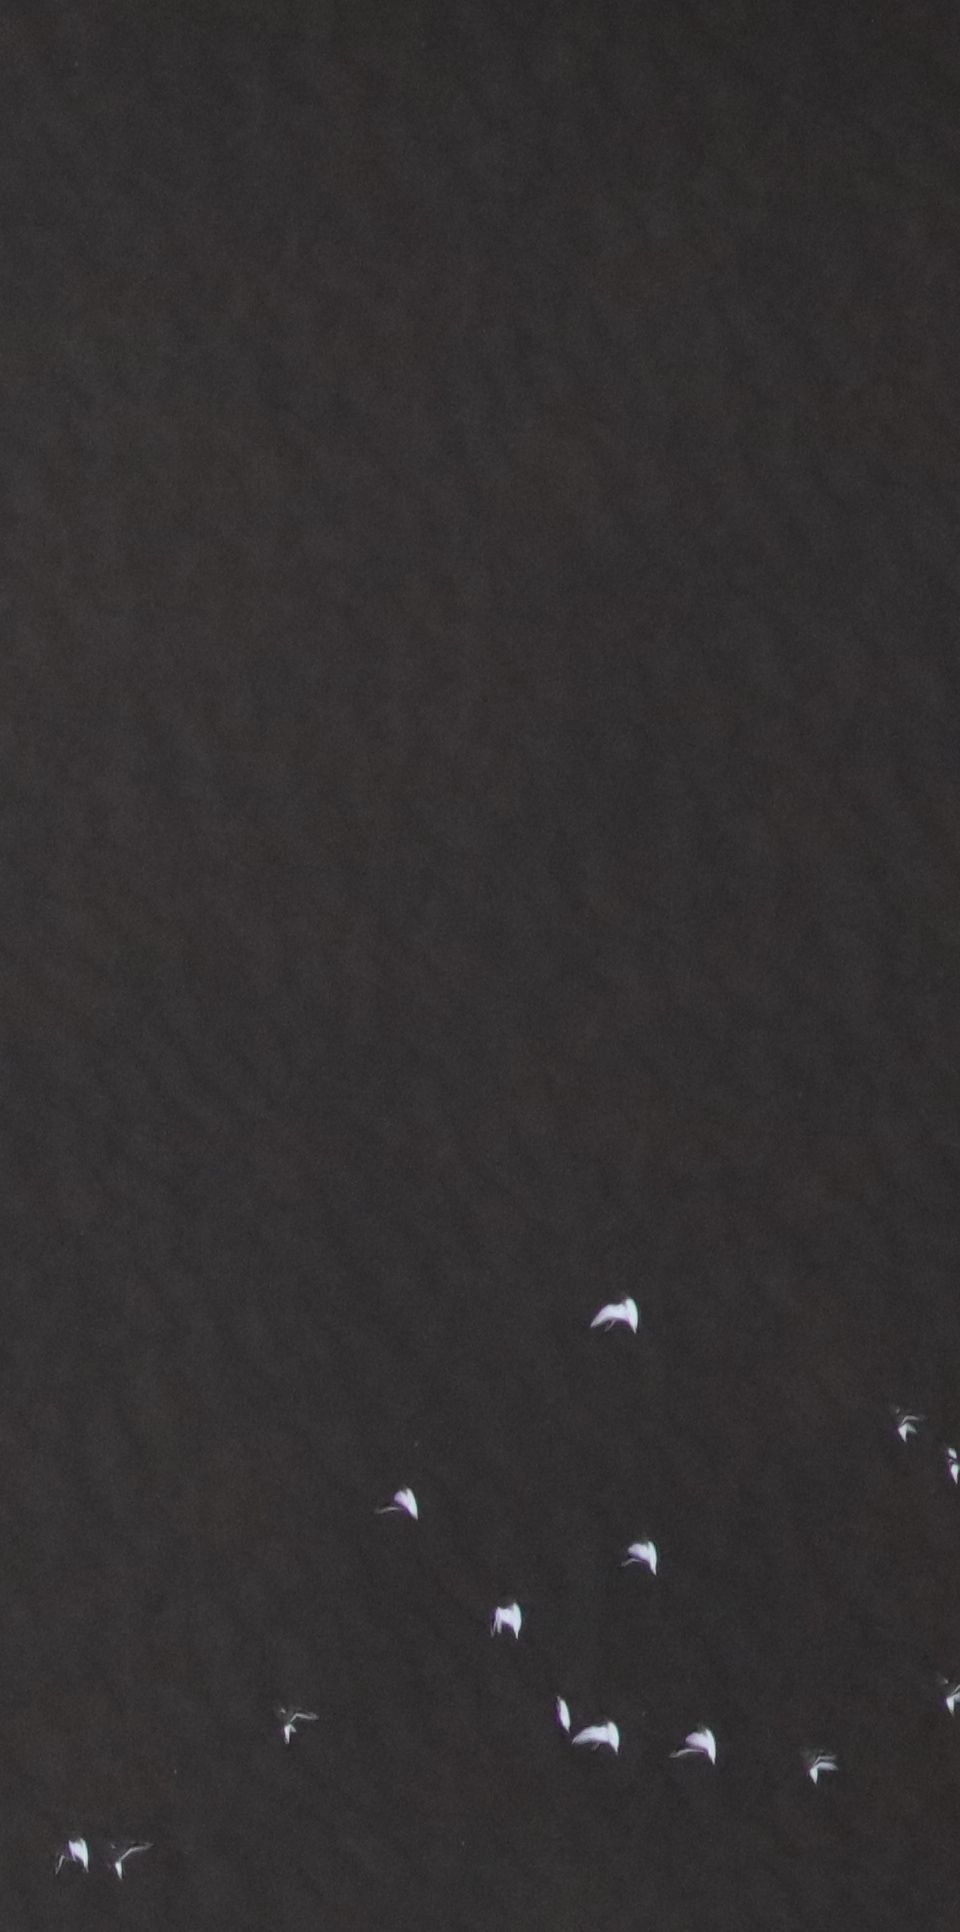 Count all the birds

14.